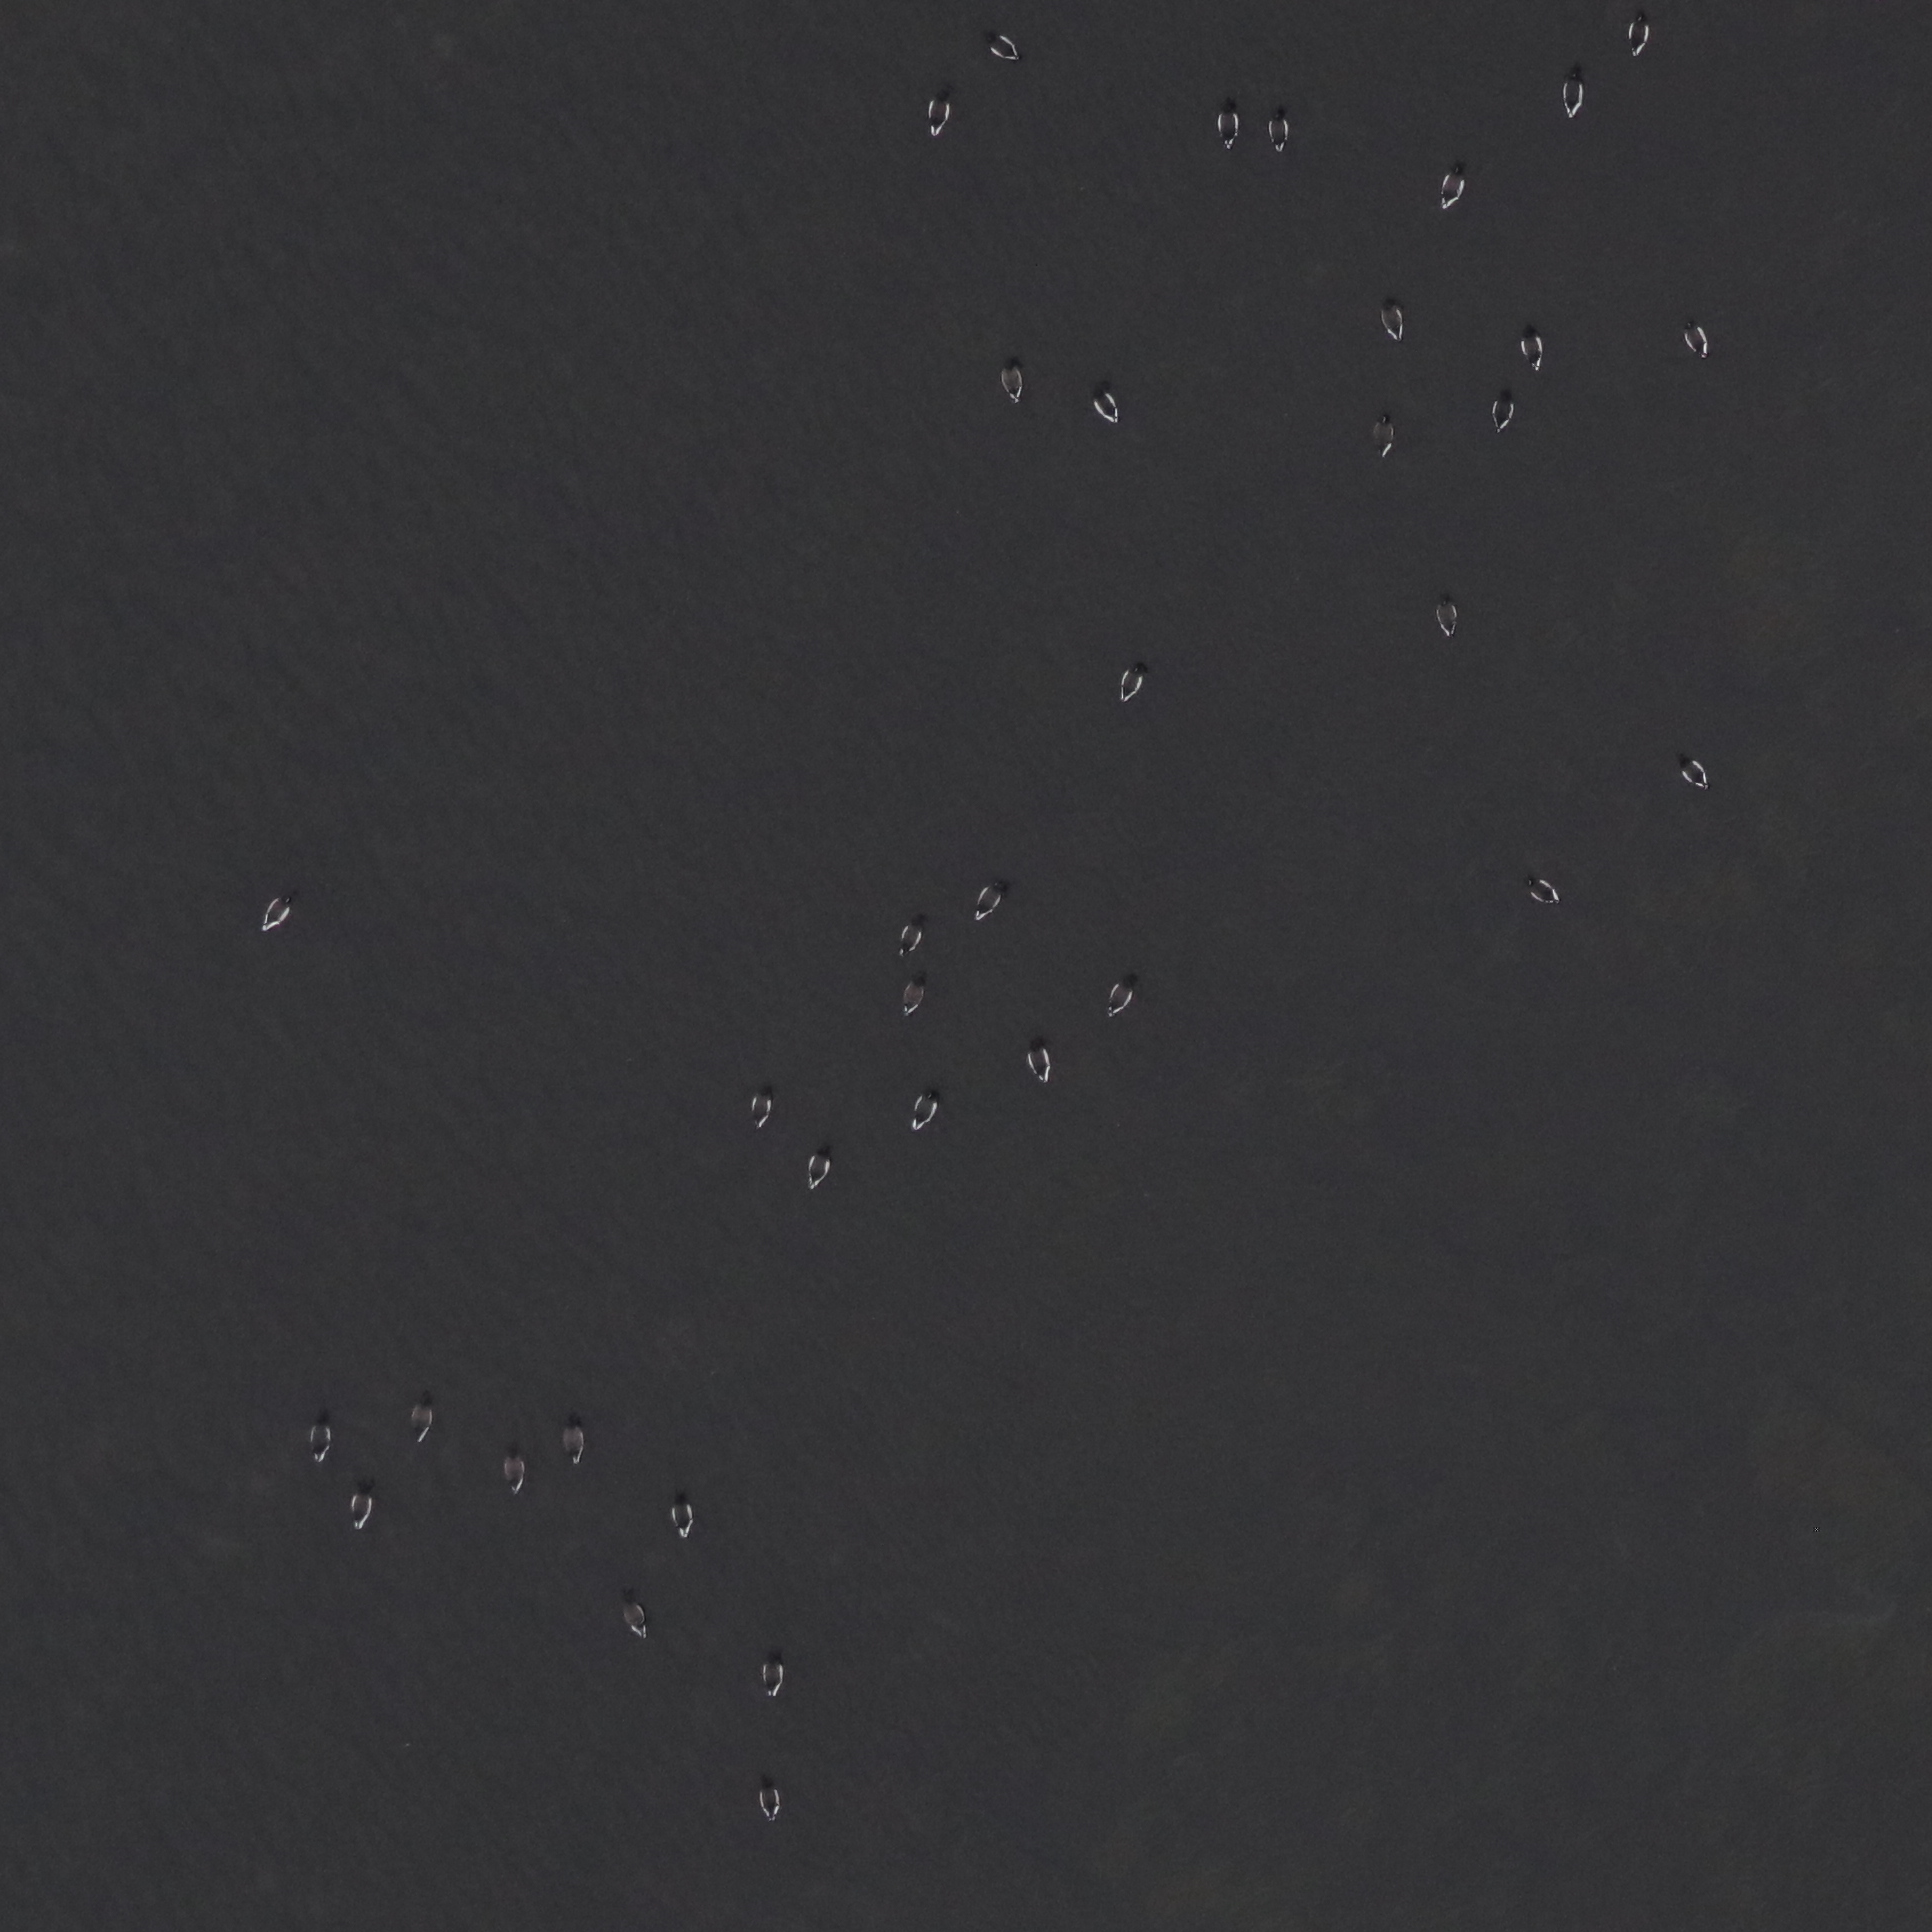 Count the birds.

36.